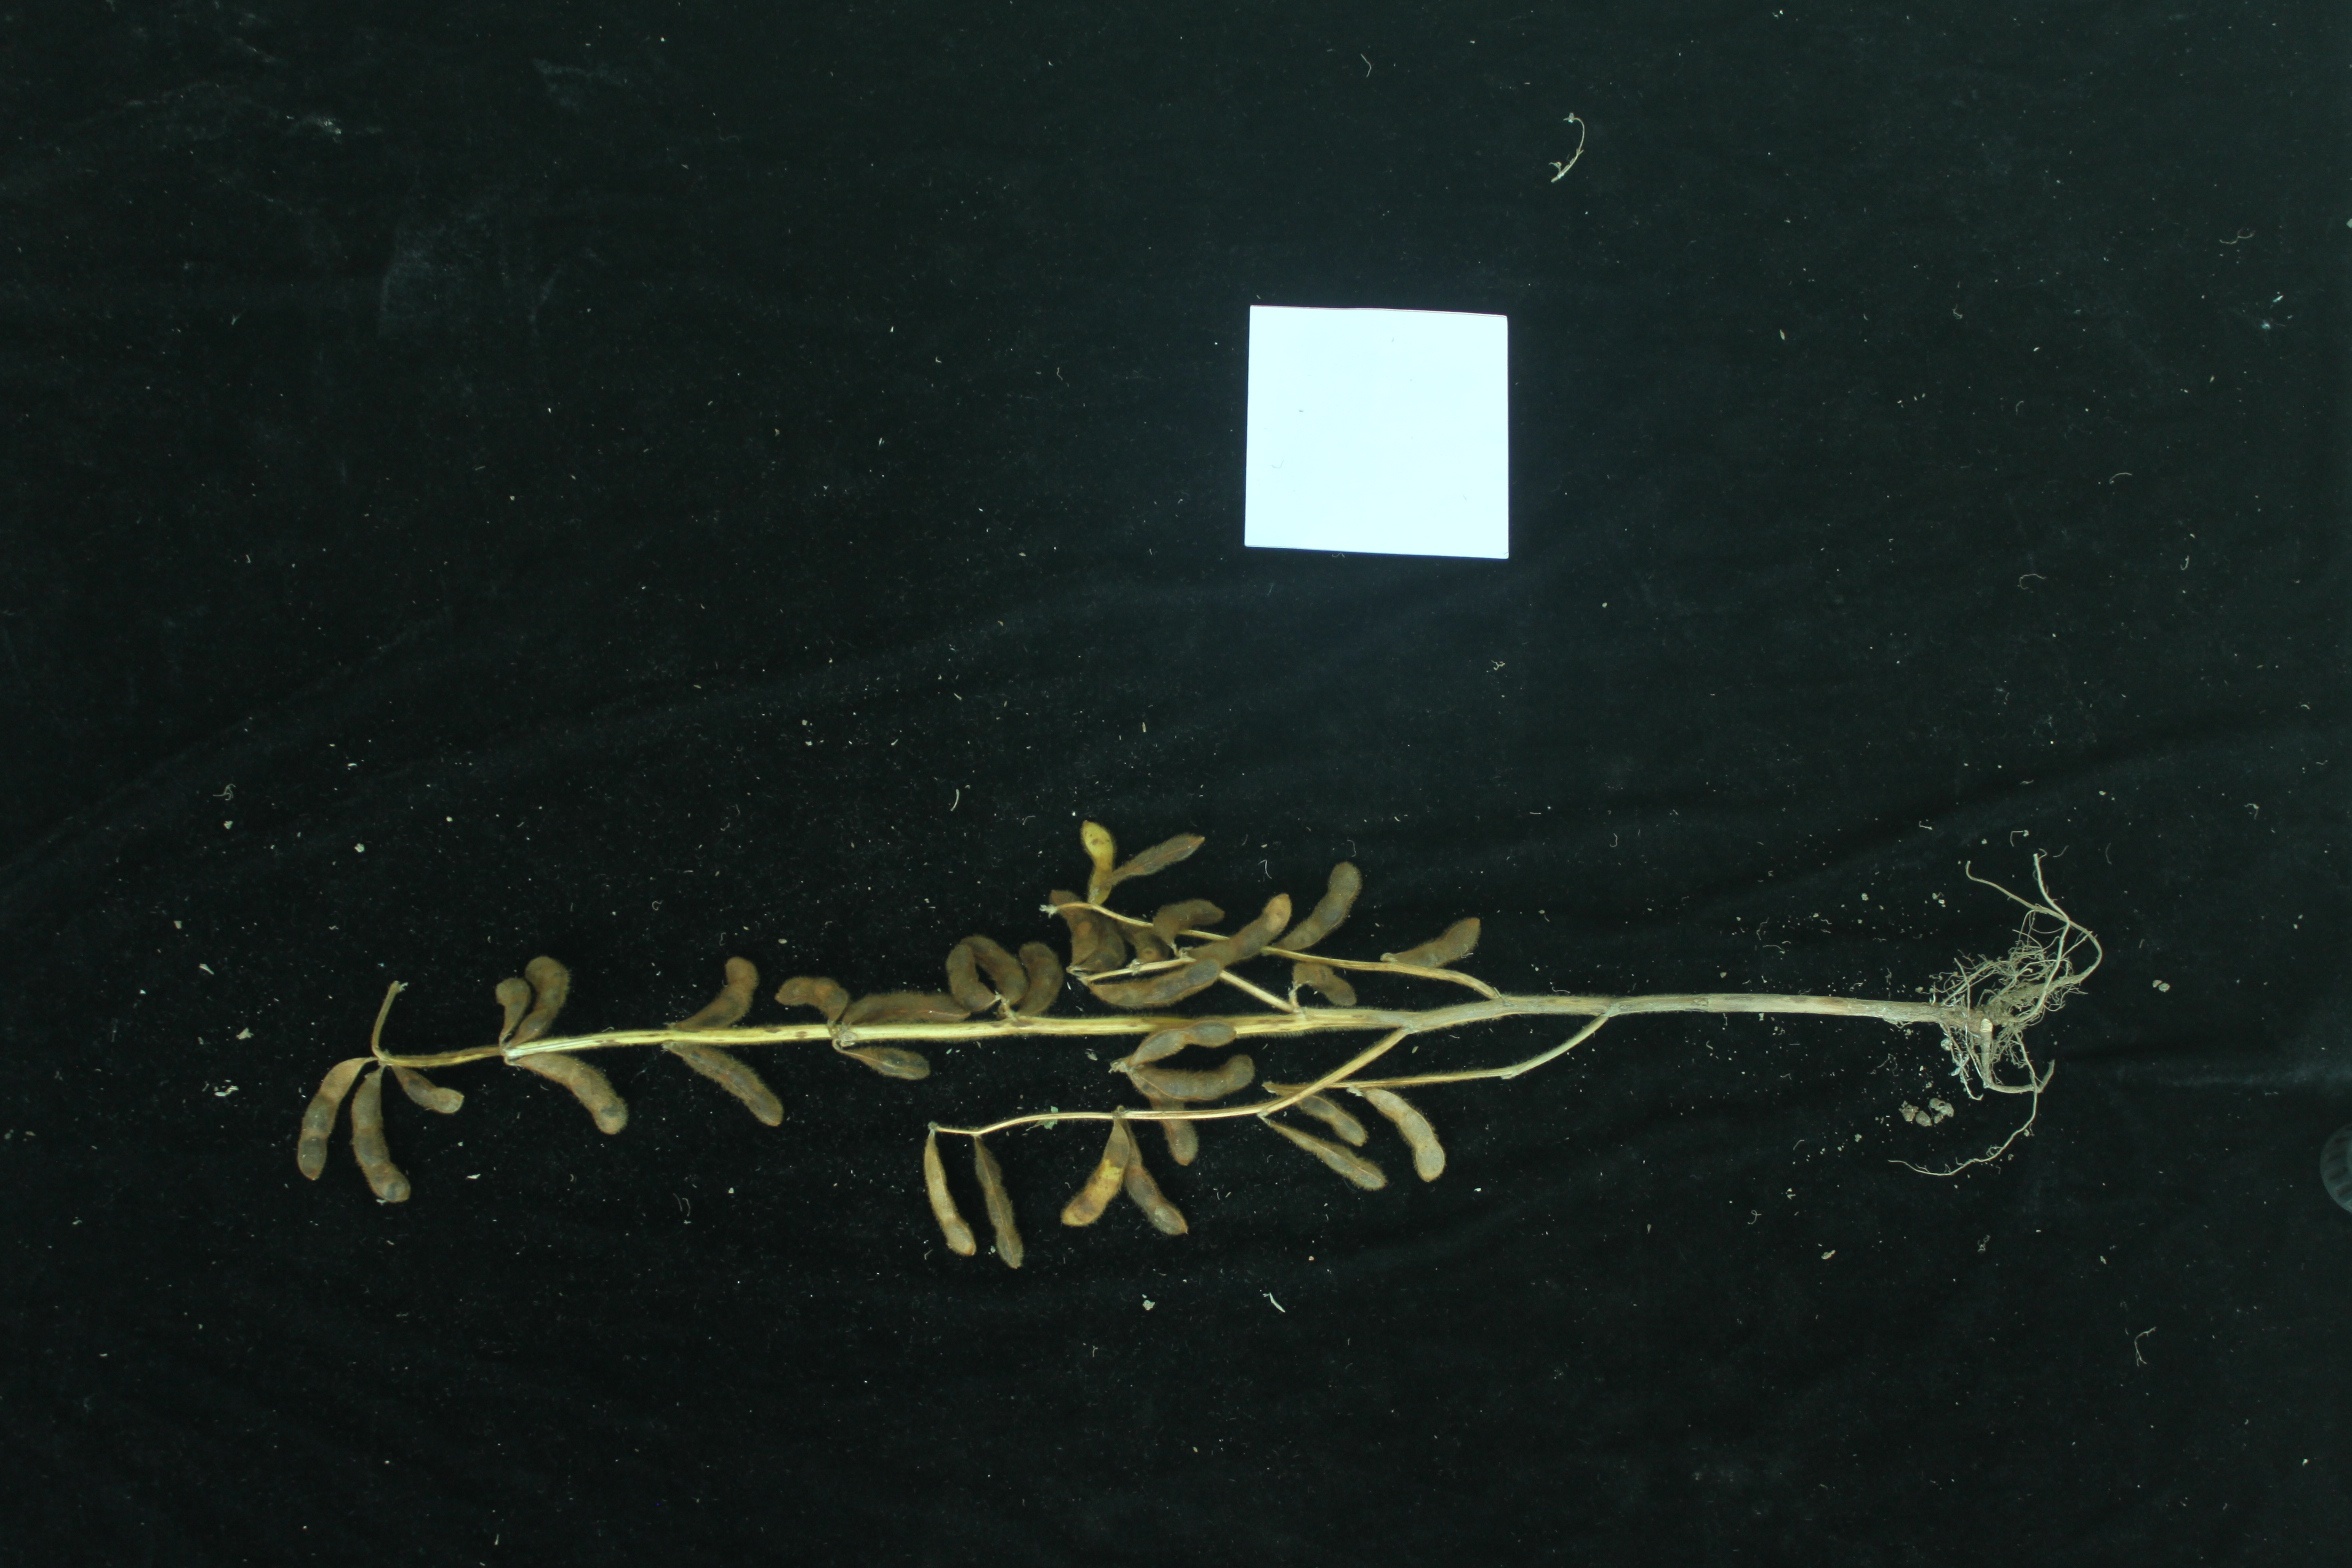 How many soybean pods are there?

34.